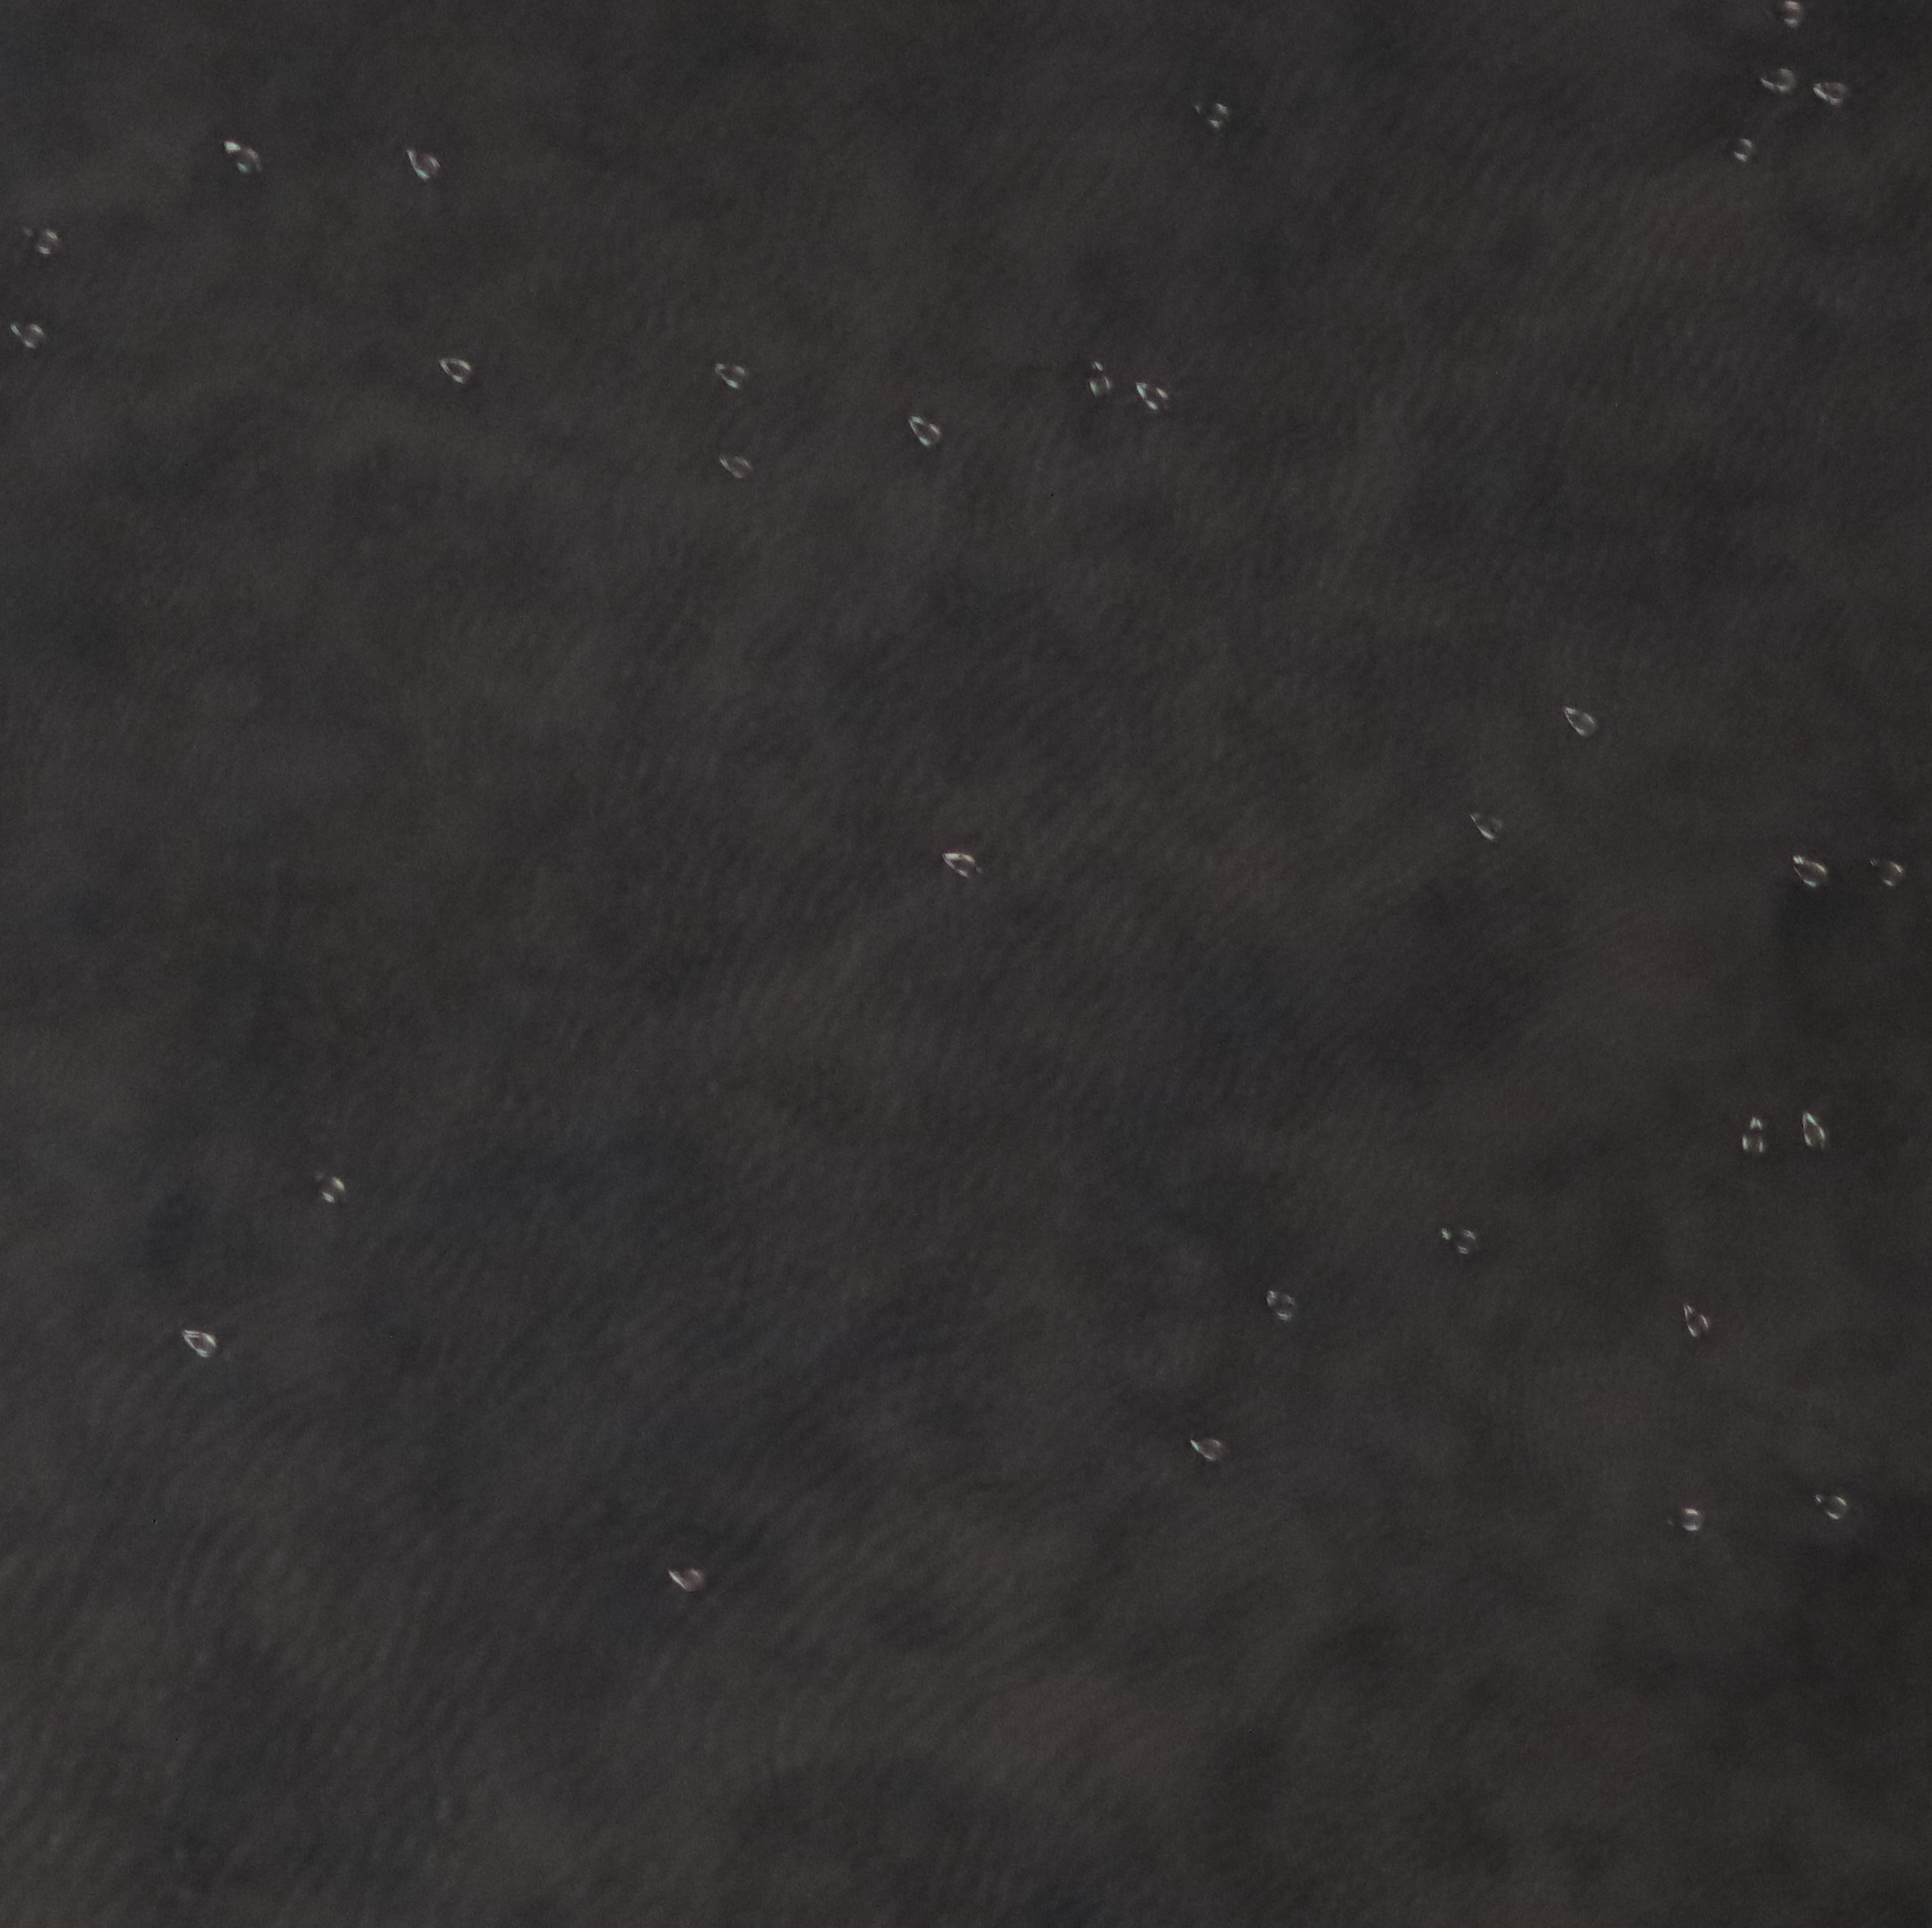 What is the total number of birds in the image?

31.